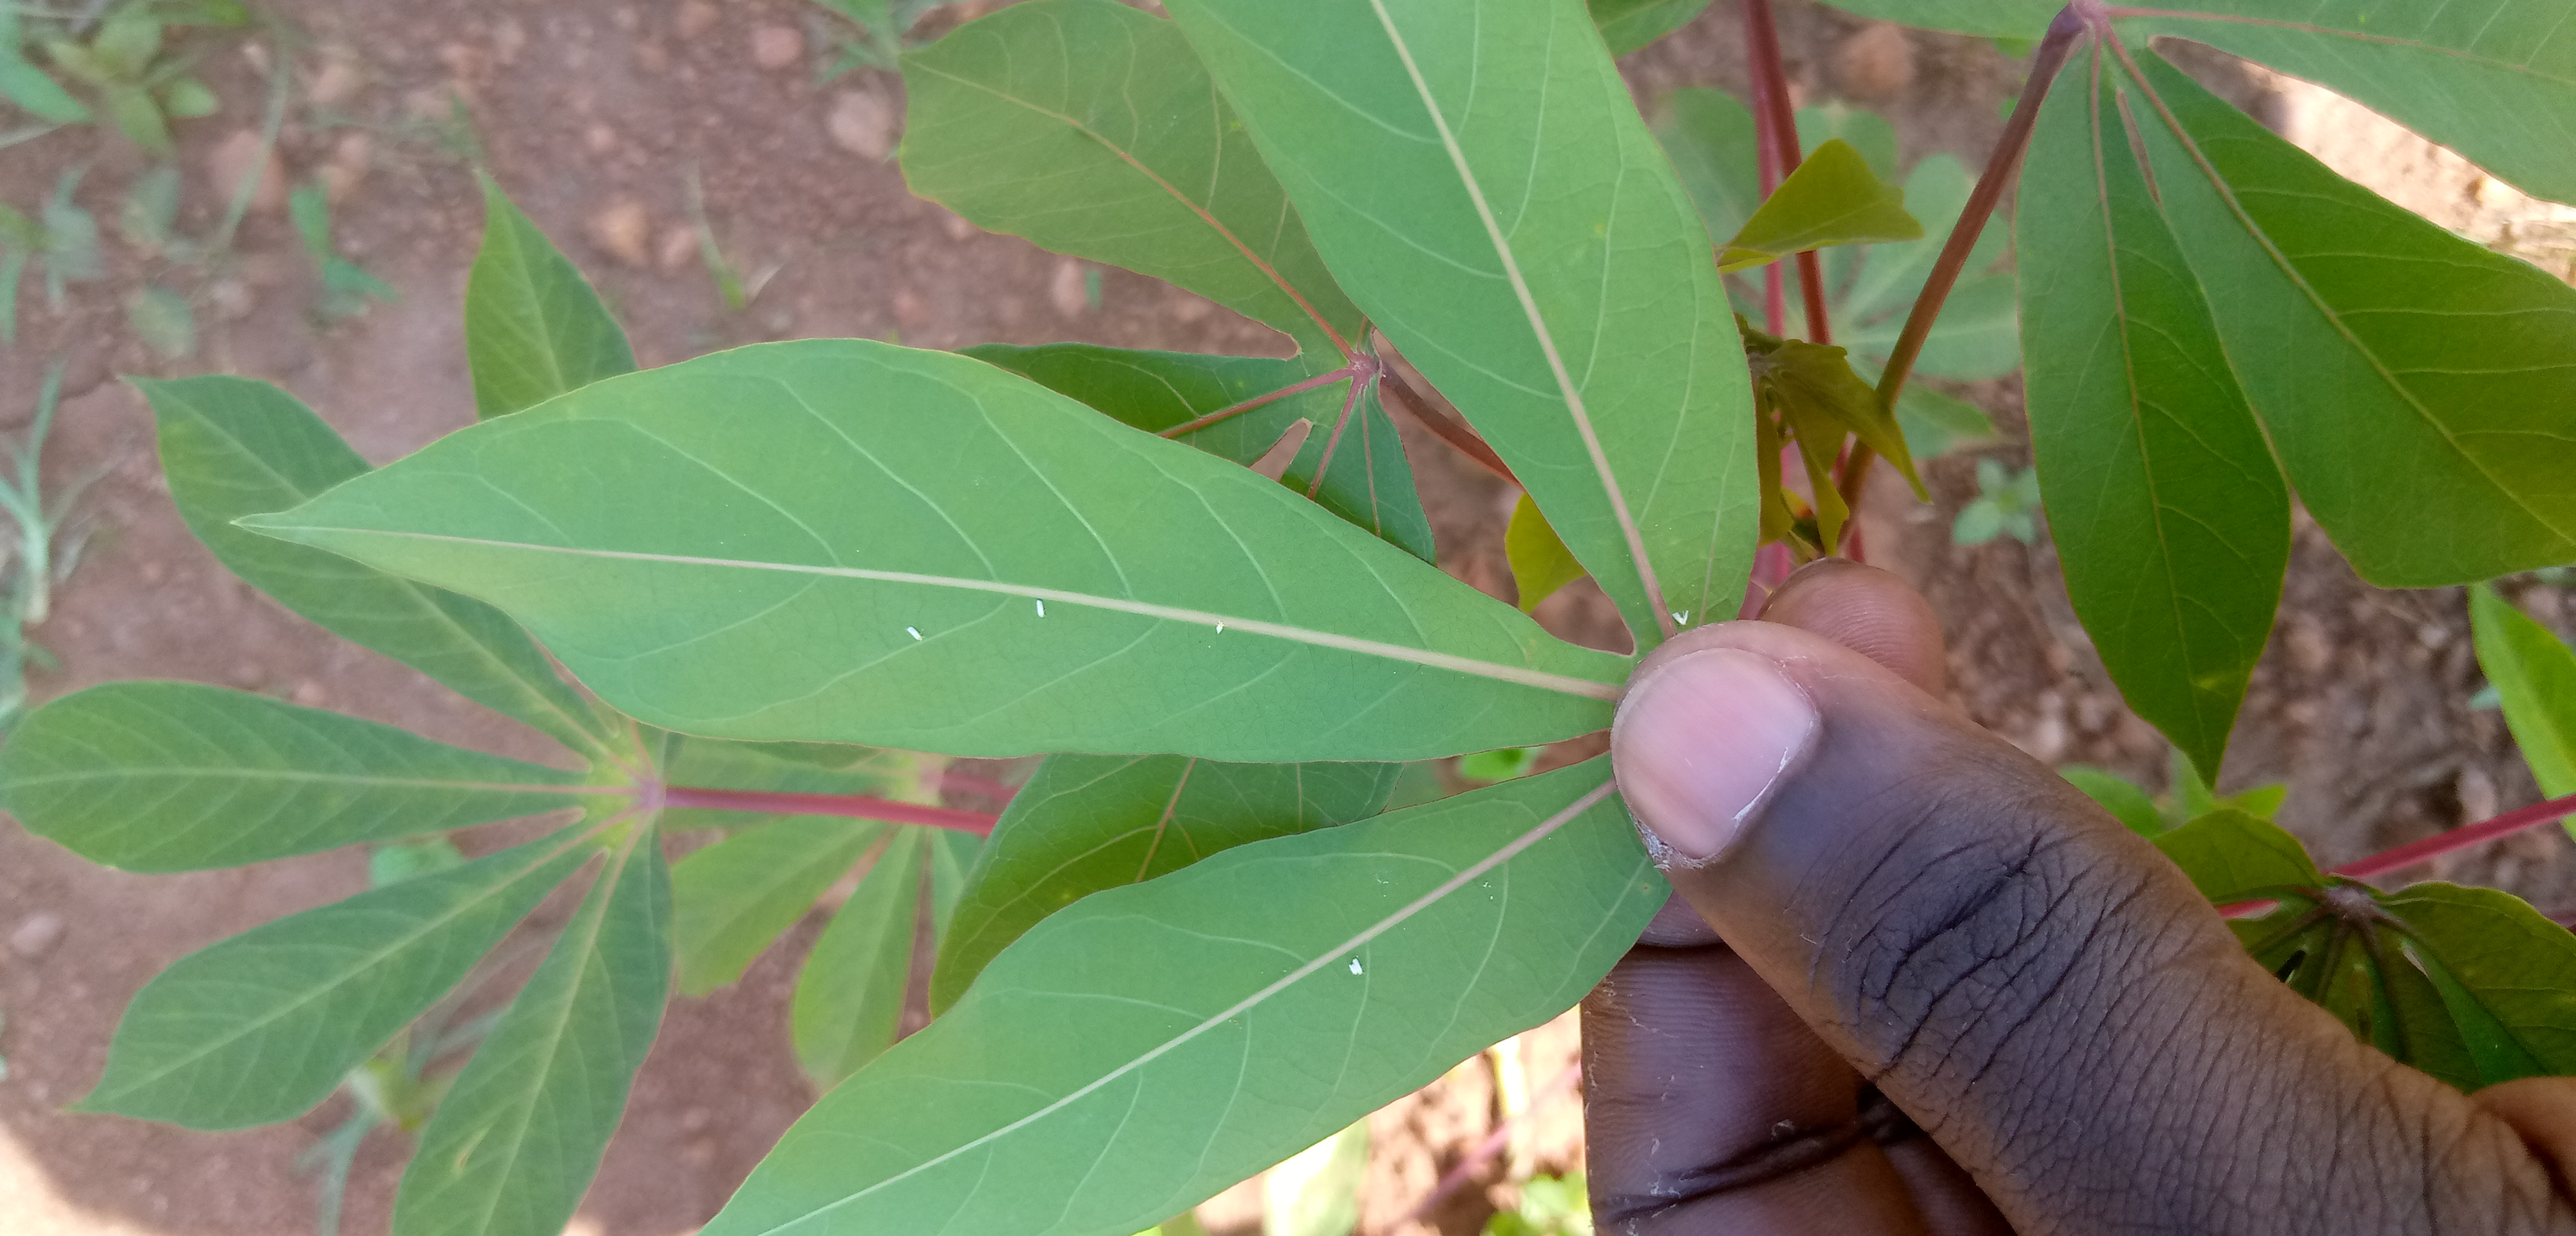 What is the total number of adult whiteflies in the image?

6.